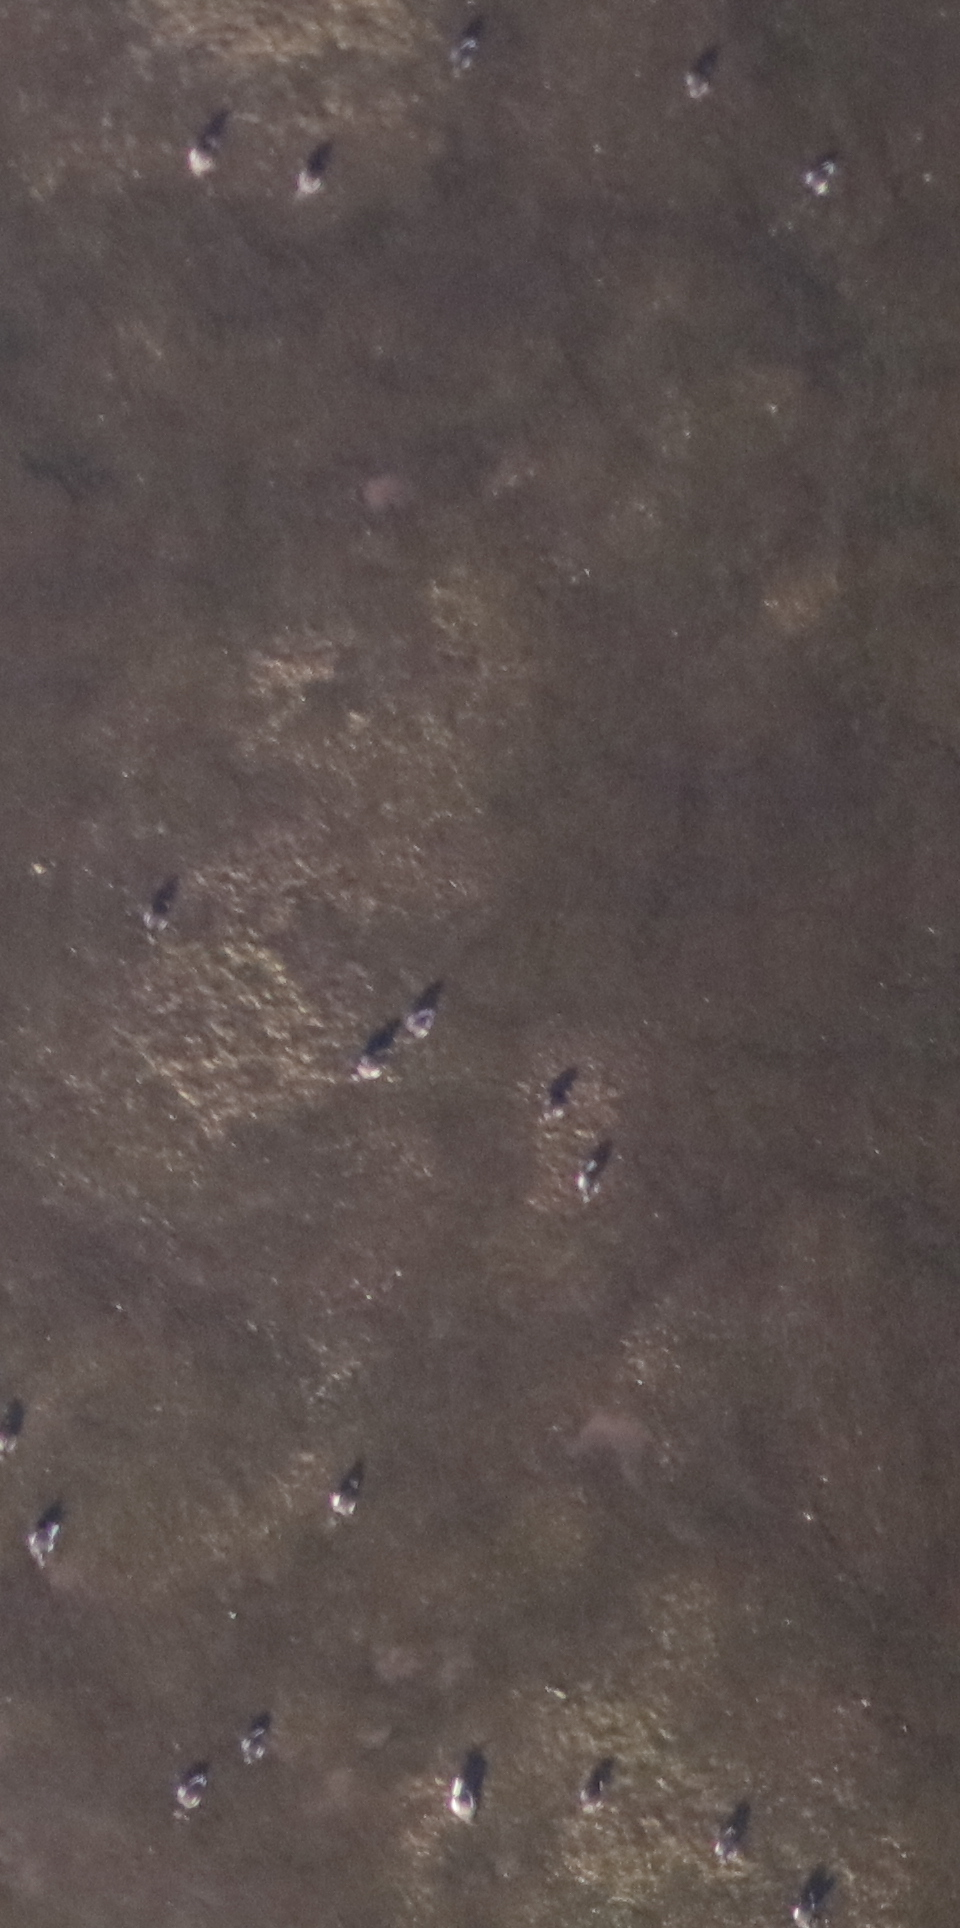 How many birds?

19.